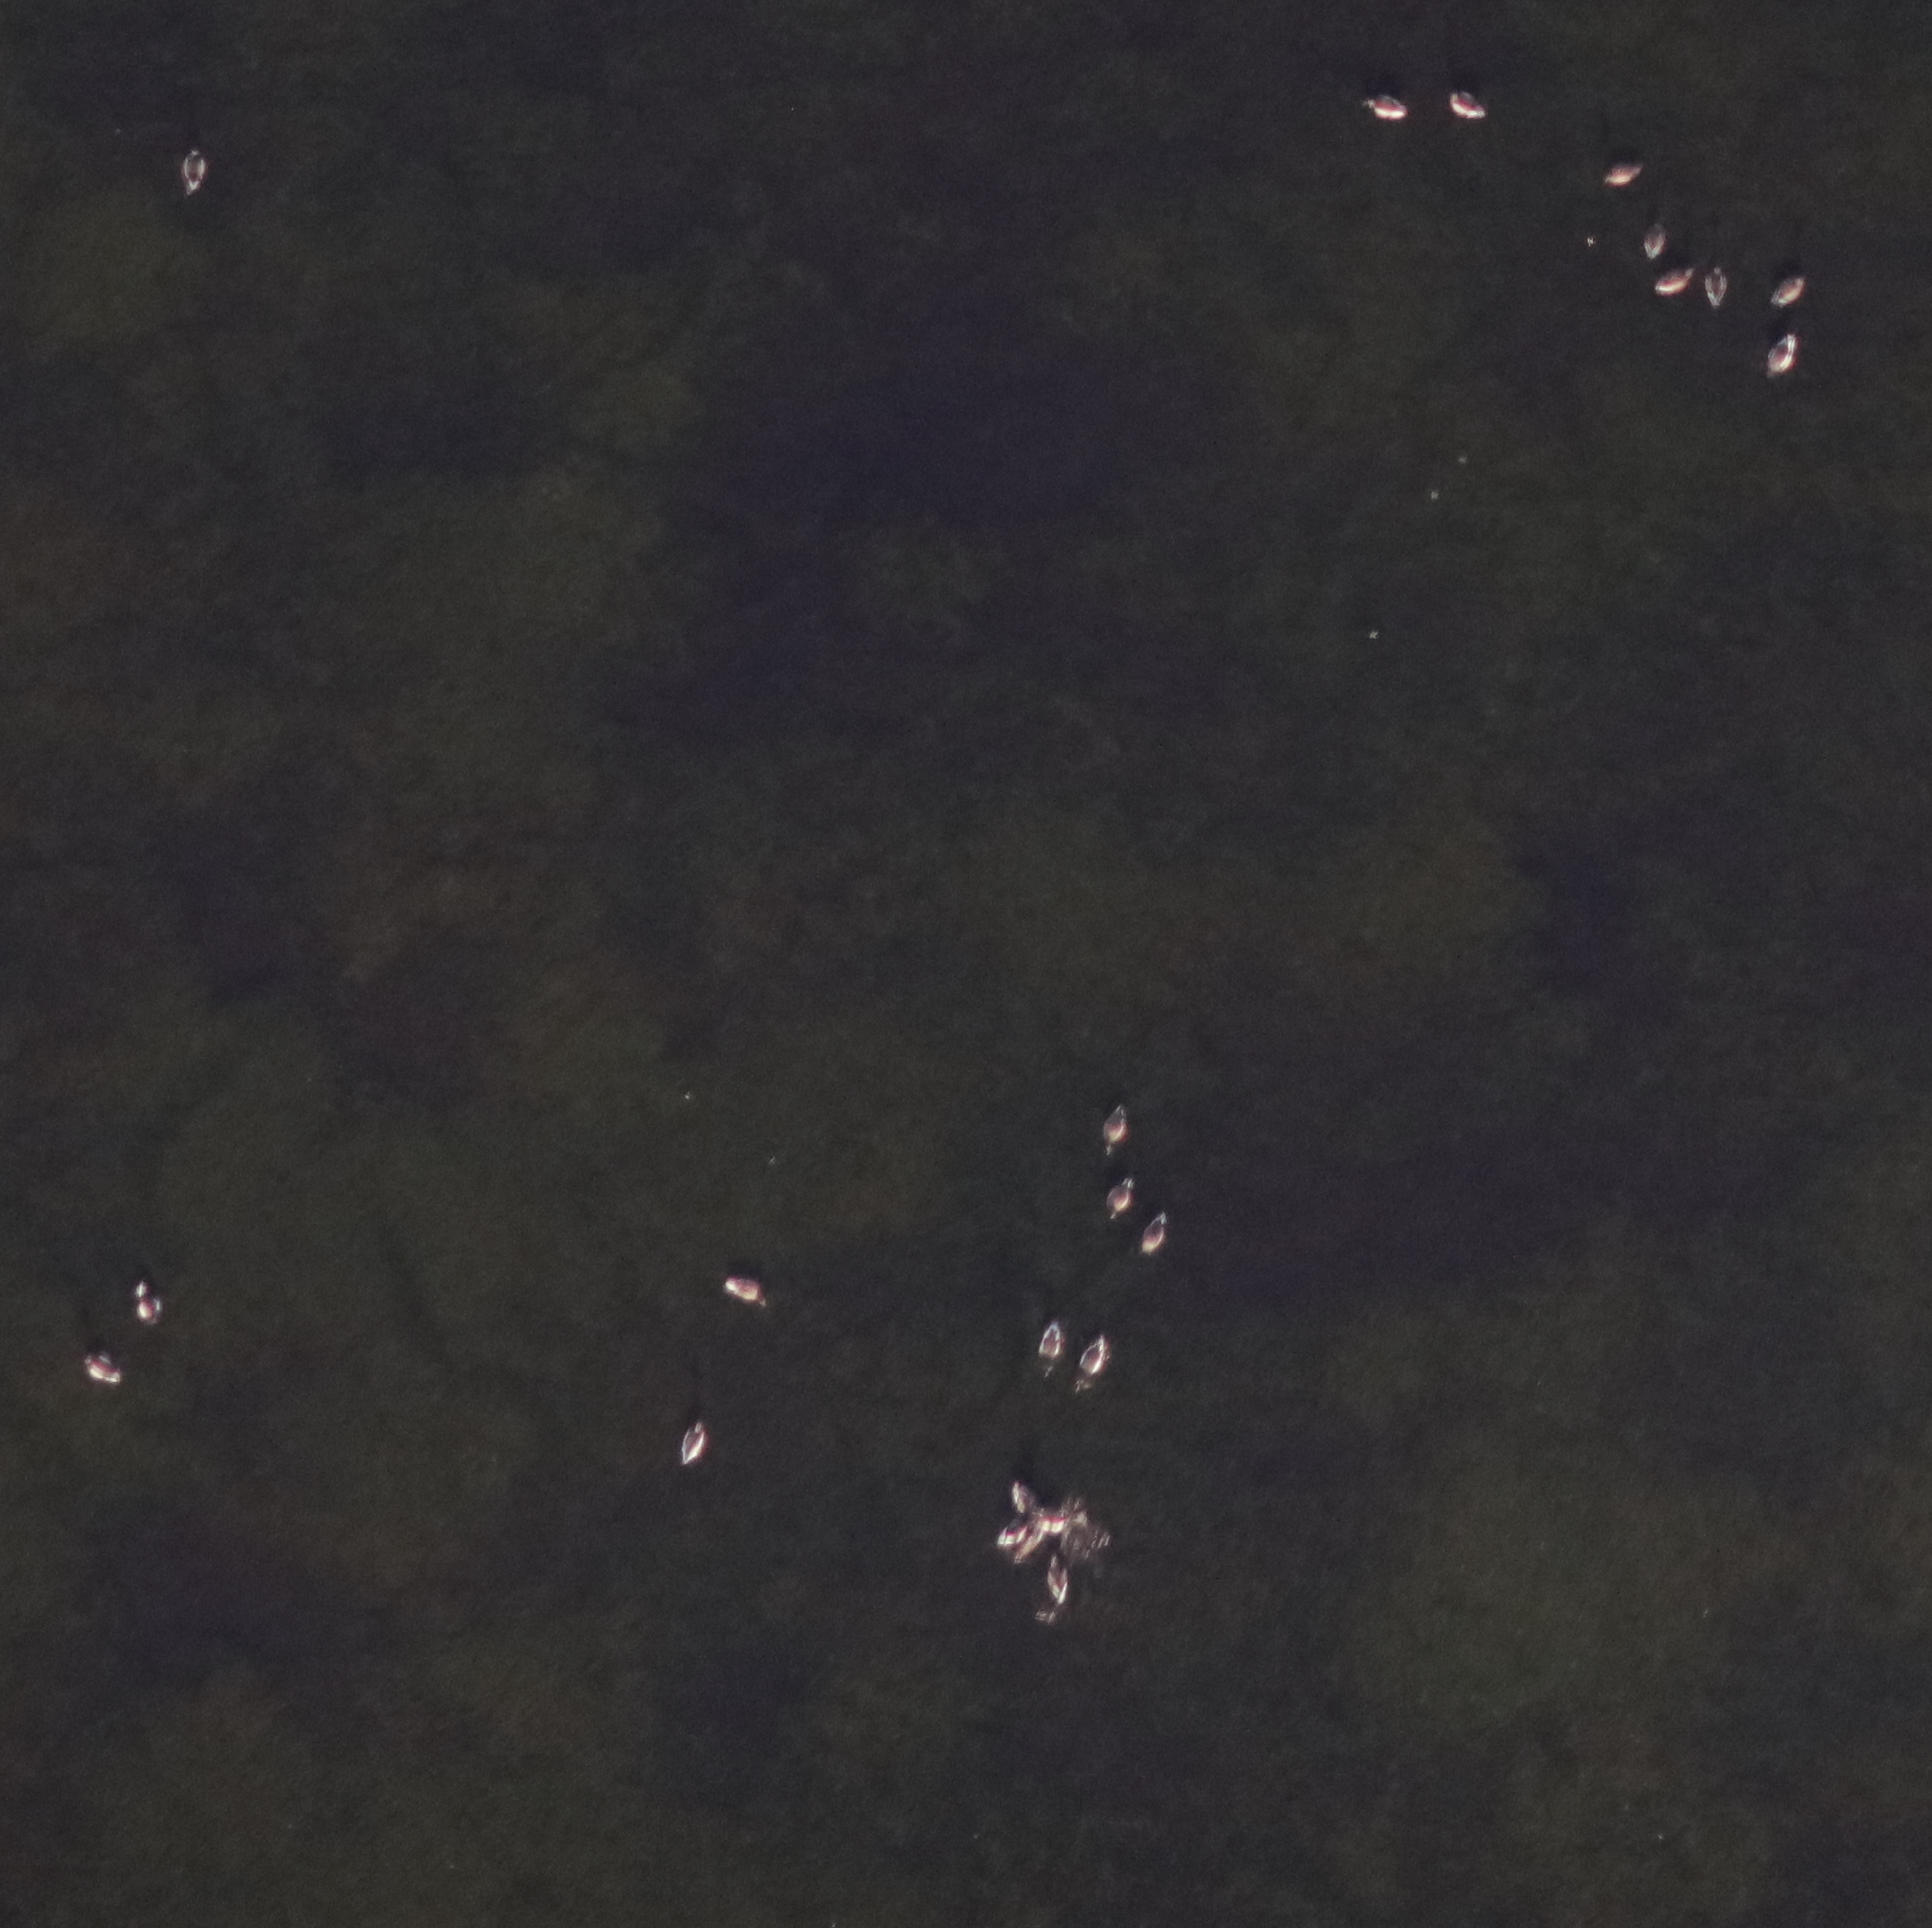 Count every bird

21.